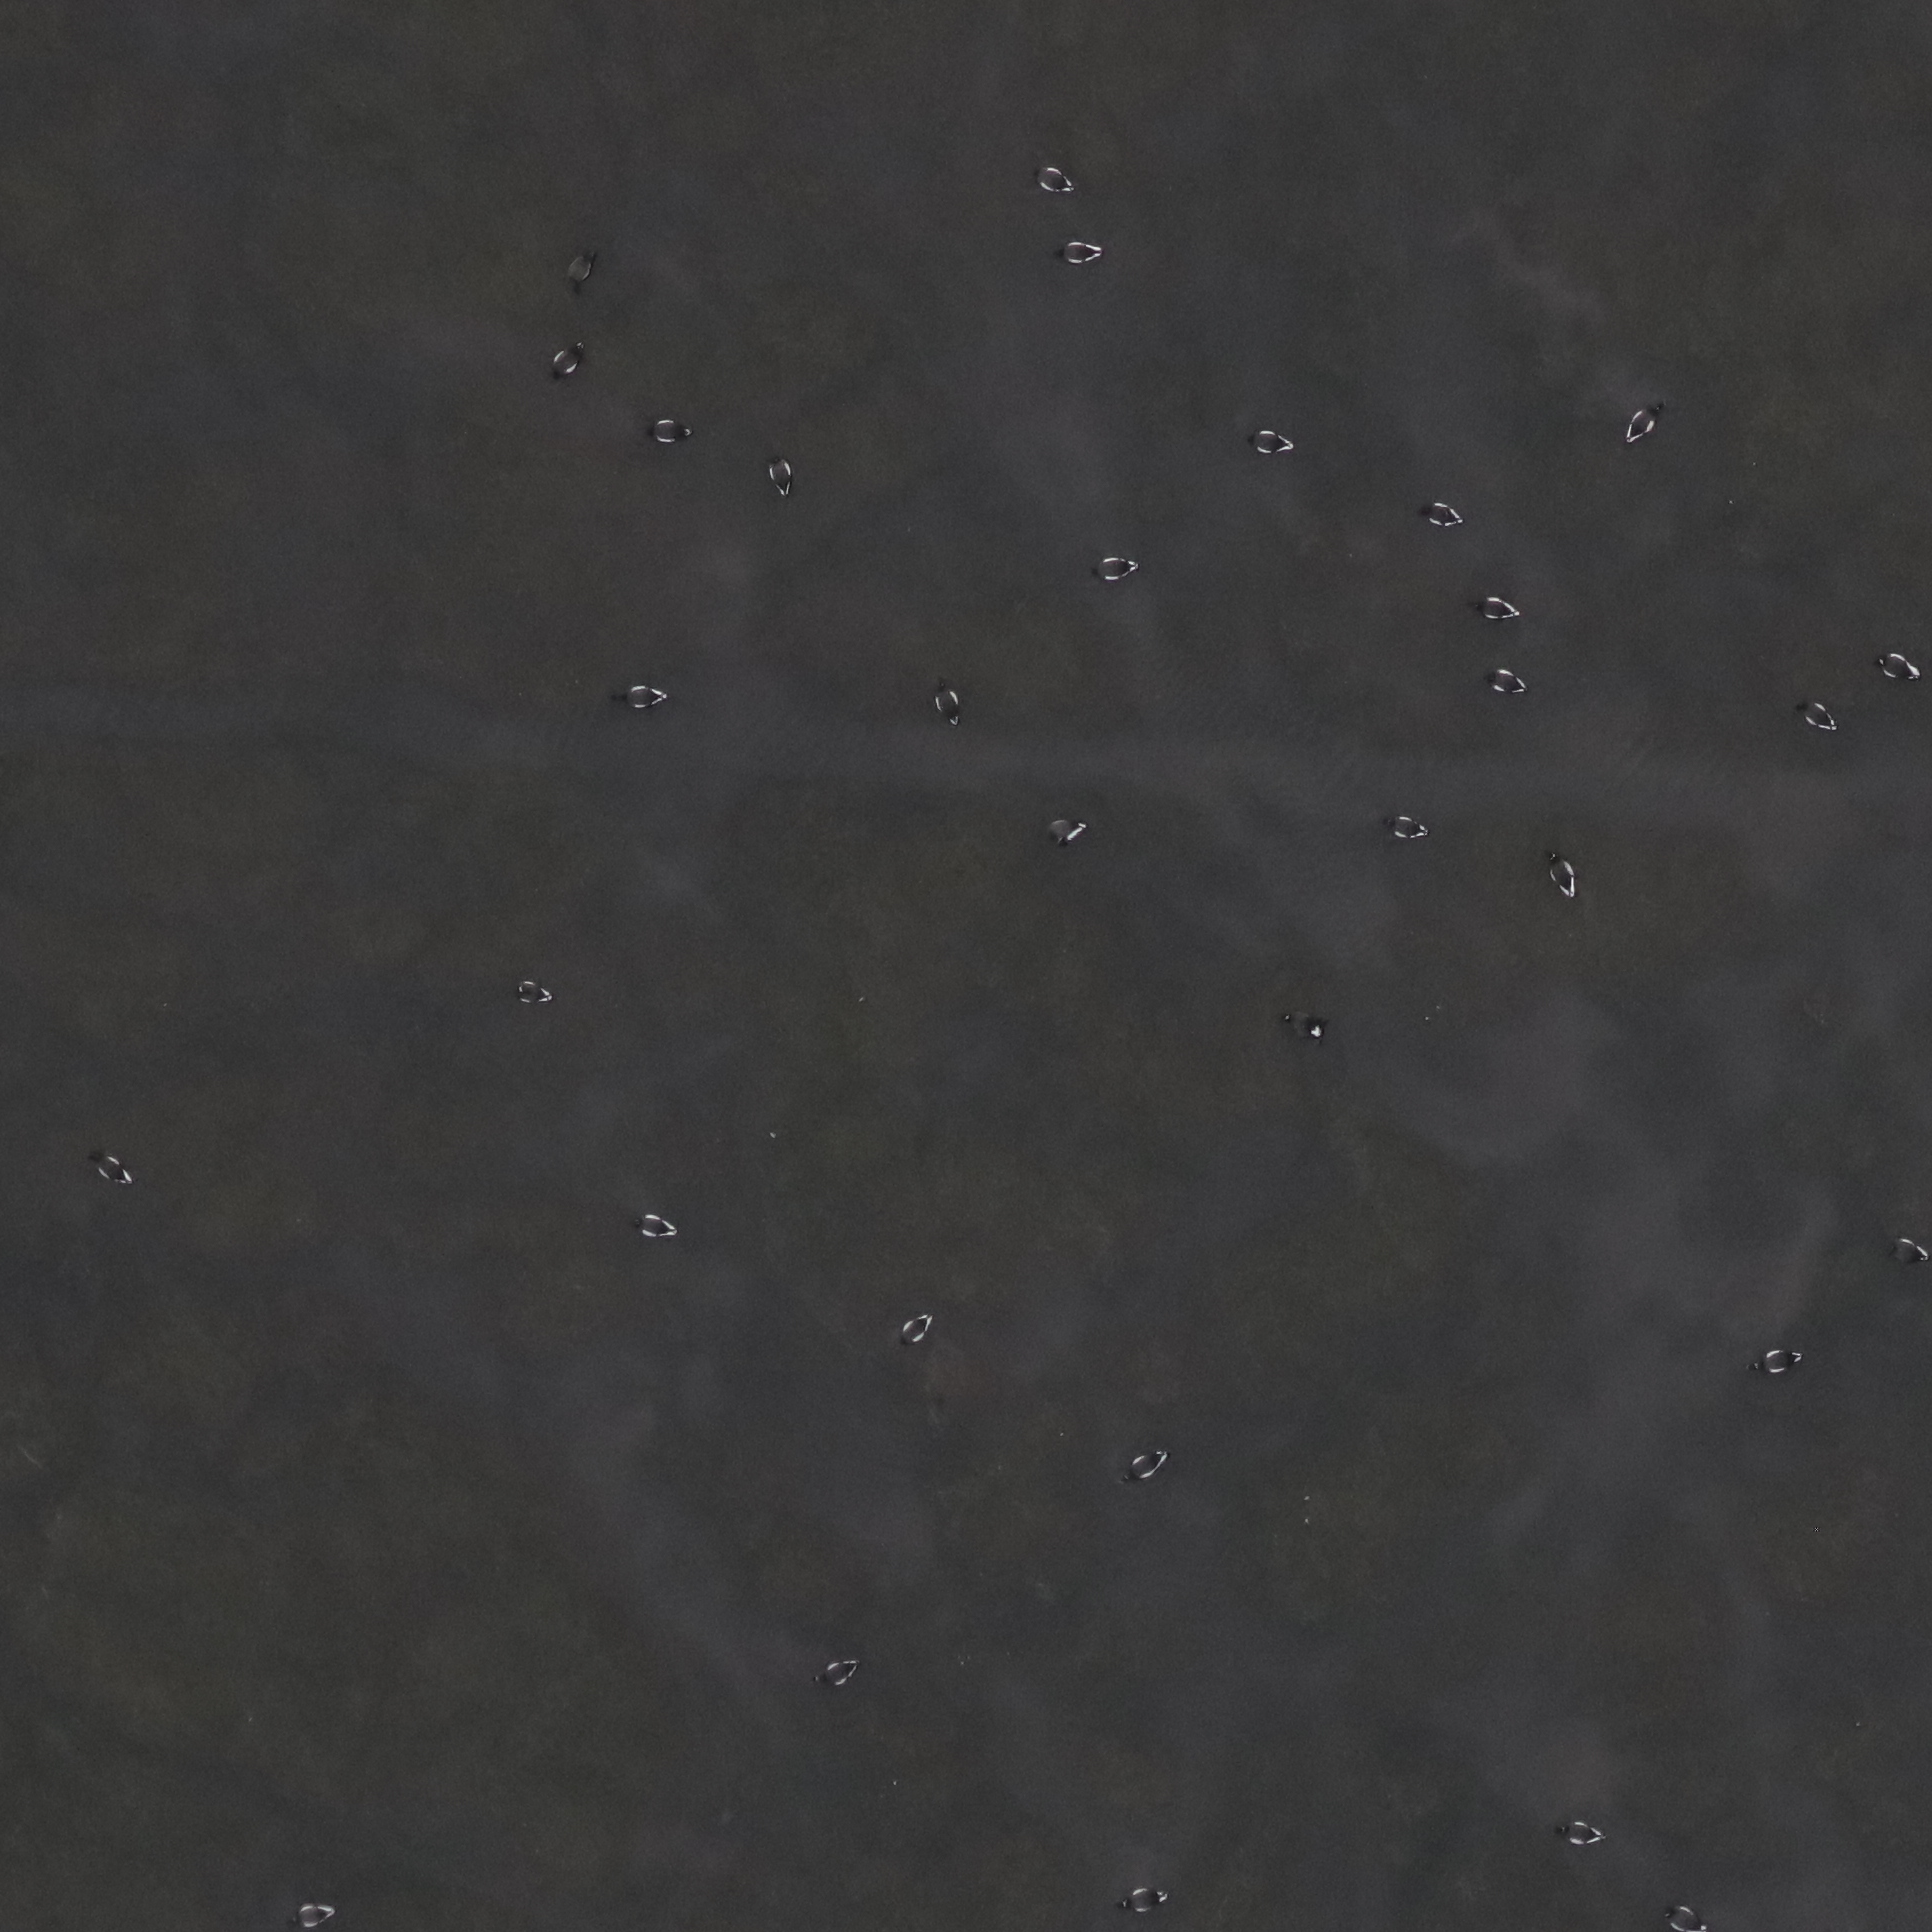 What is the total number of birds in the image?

32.